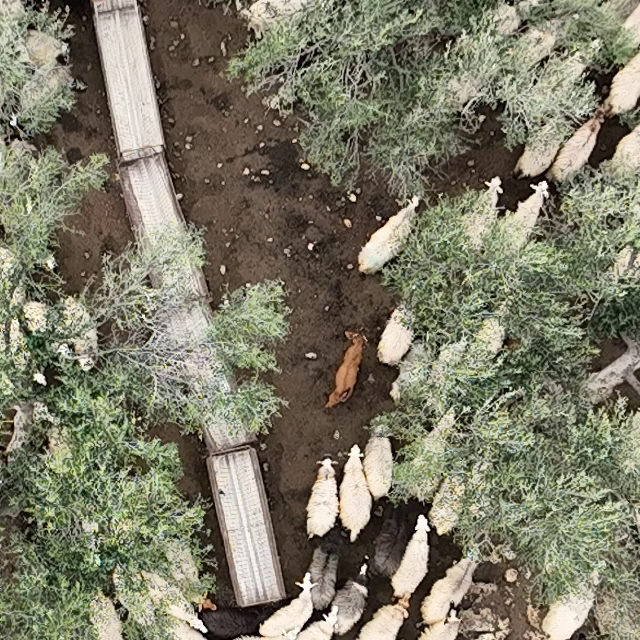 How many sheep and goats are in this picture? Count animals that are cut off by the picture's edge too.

47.